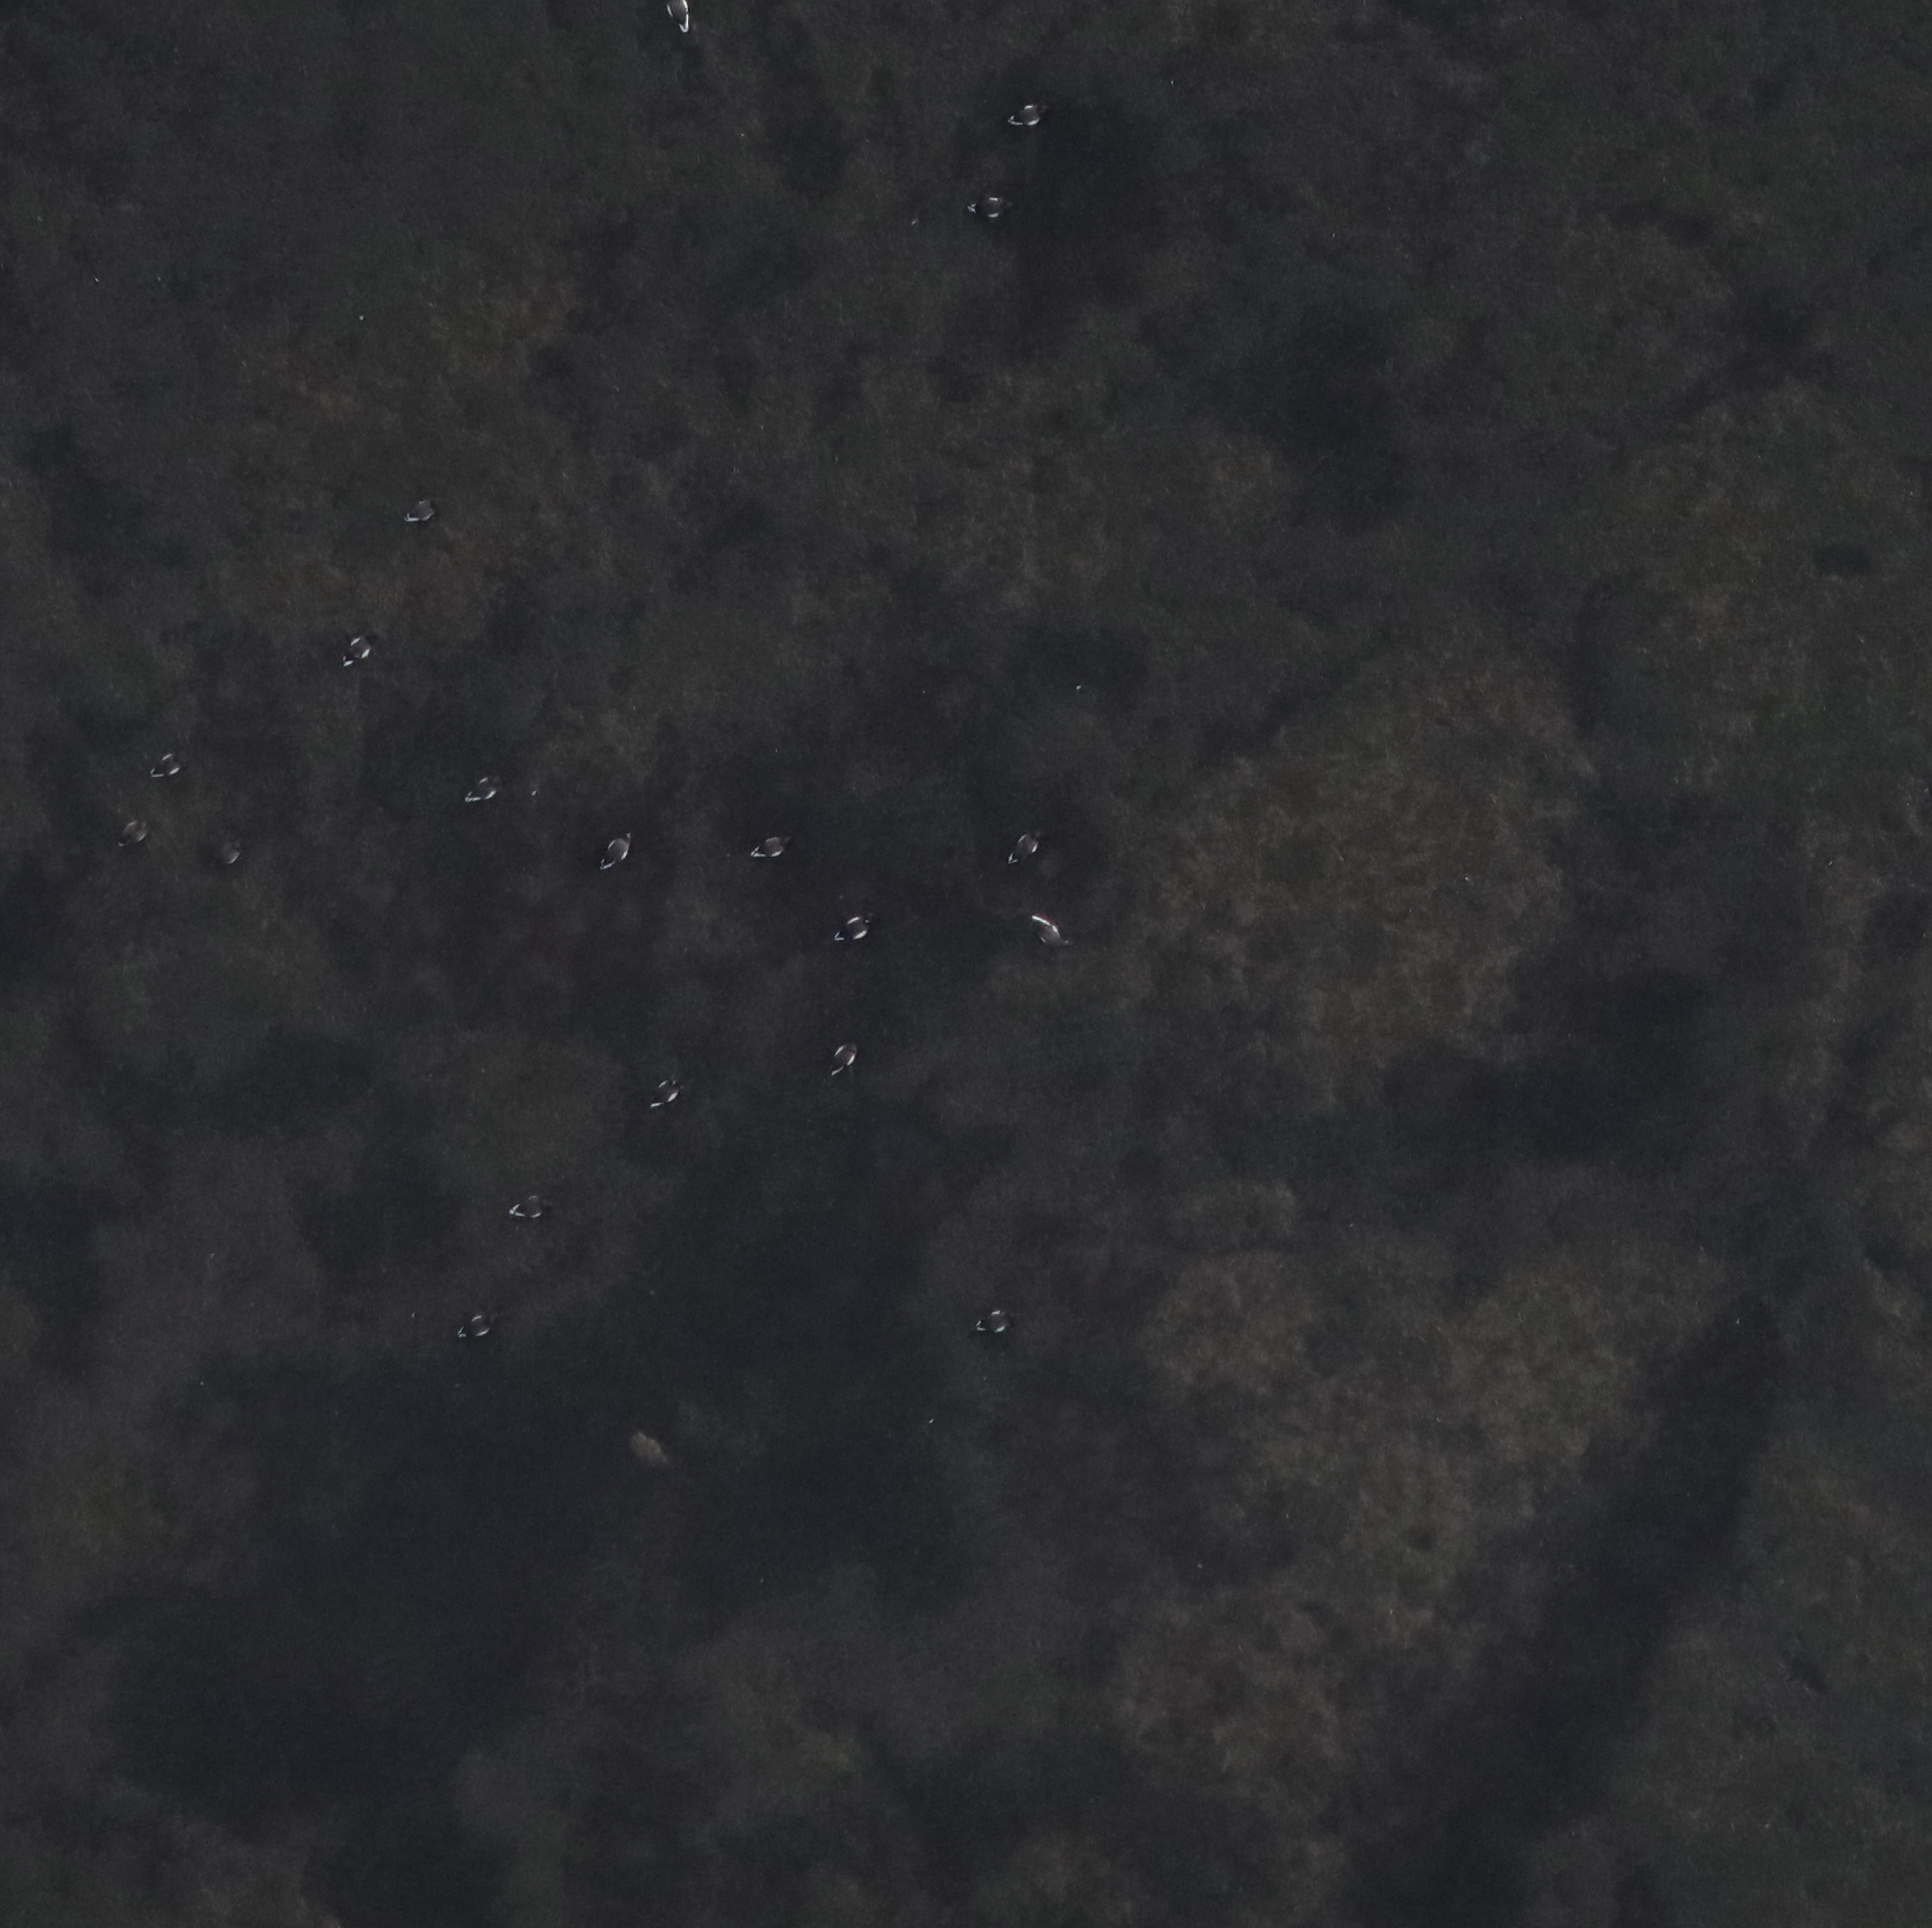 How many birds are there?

19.